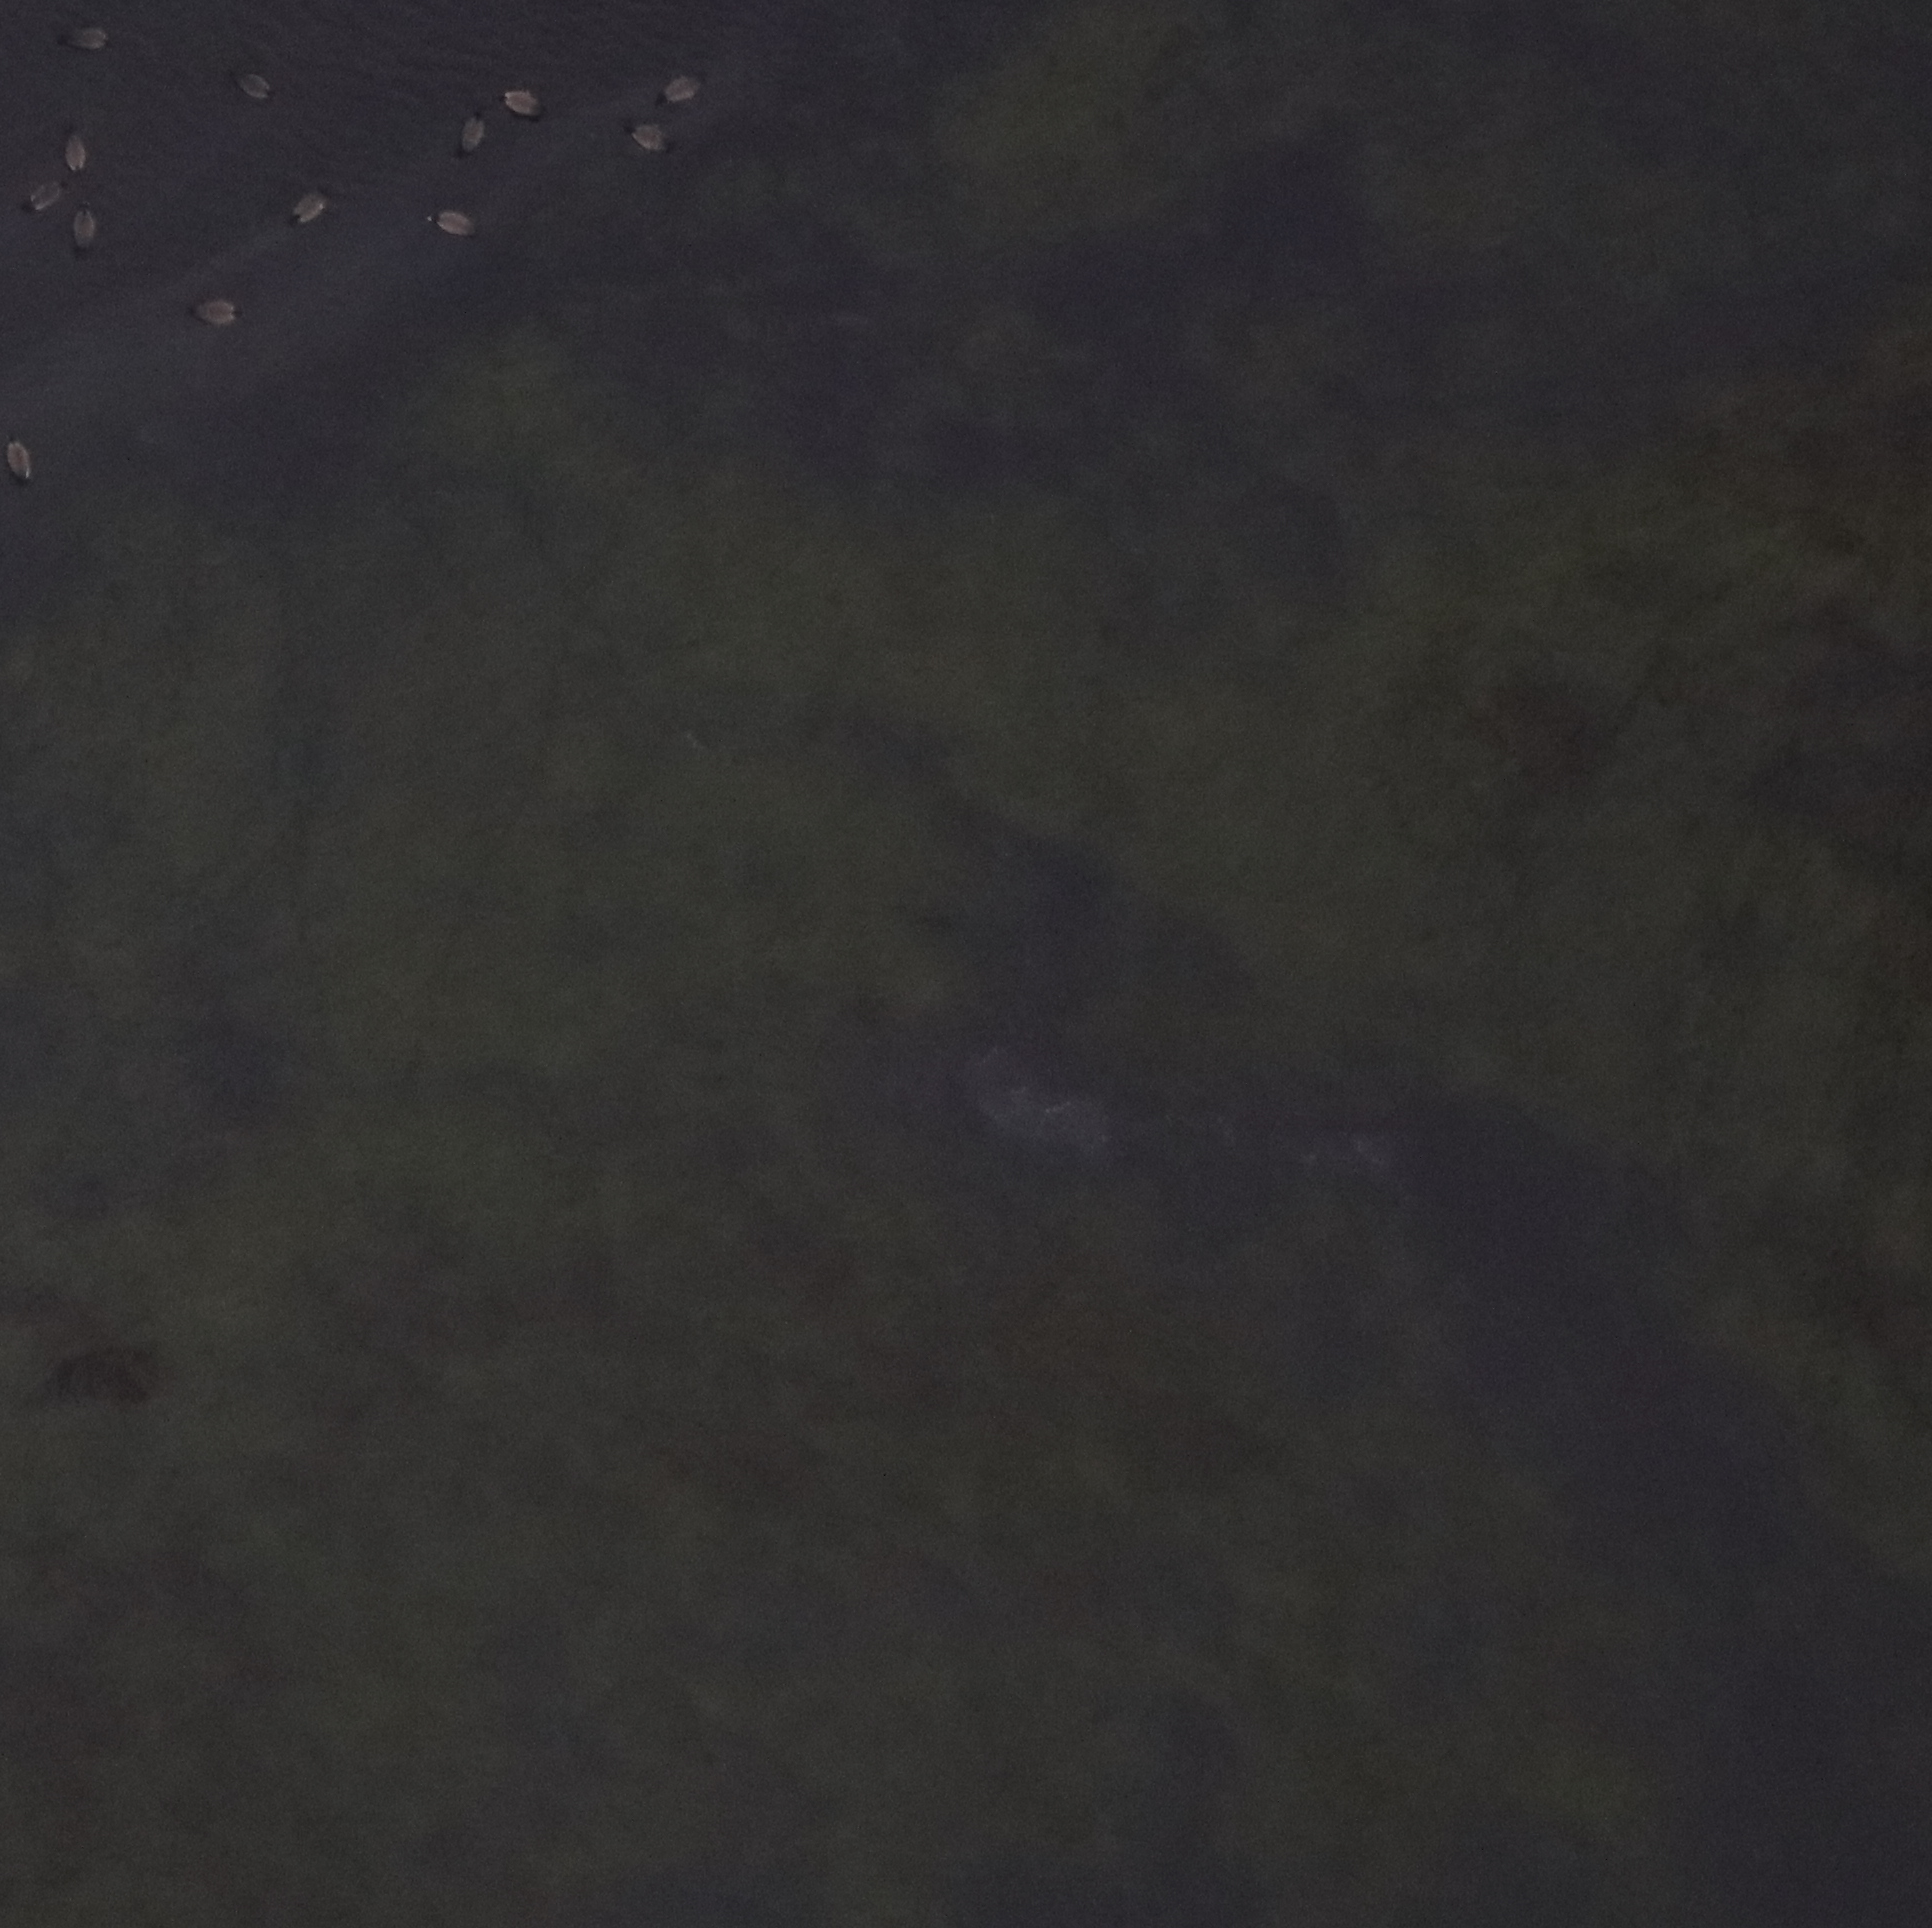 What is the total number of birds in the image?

13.